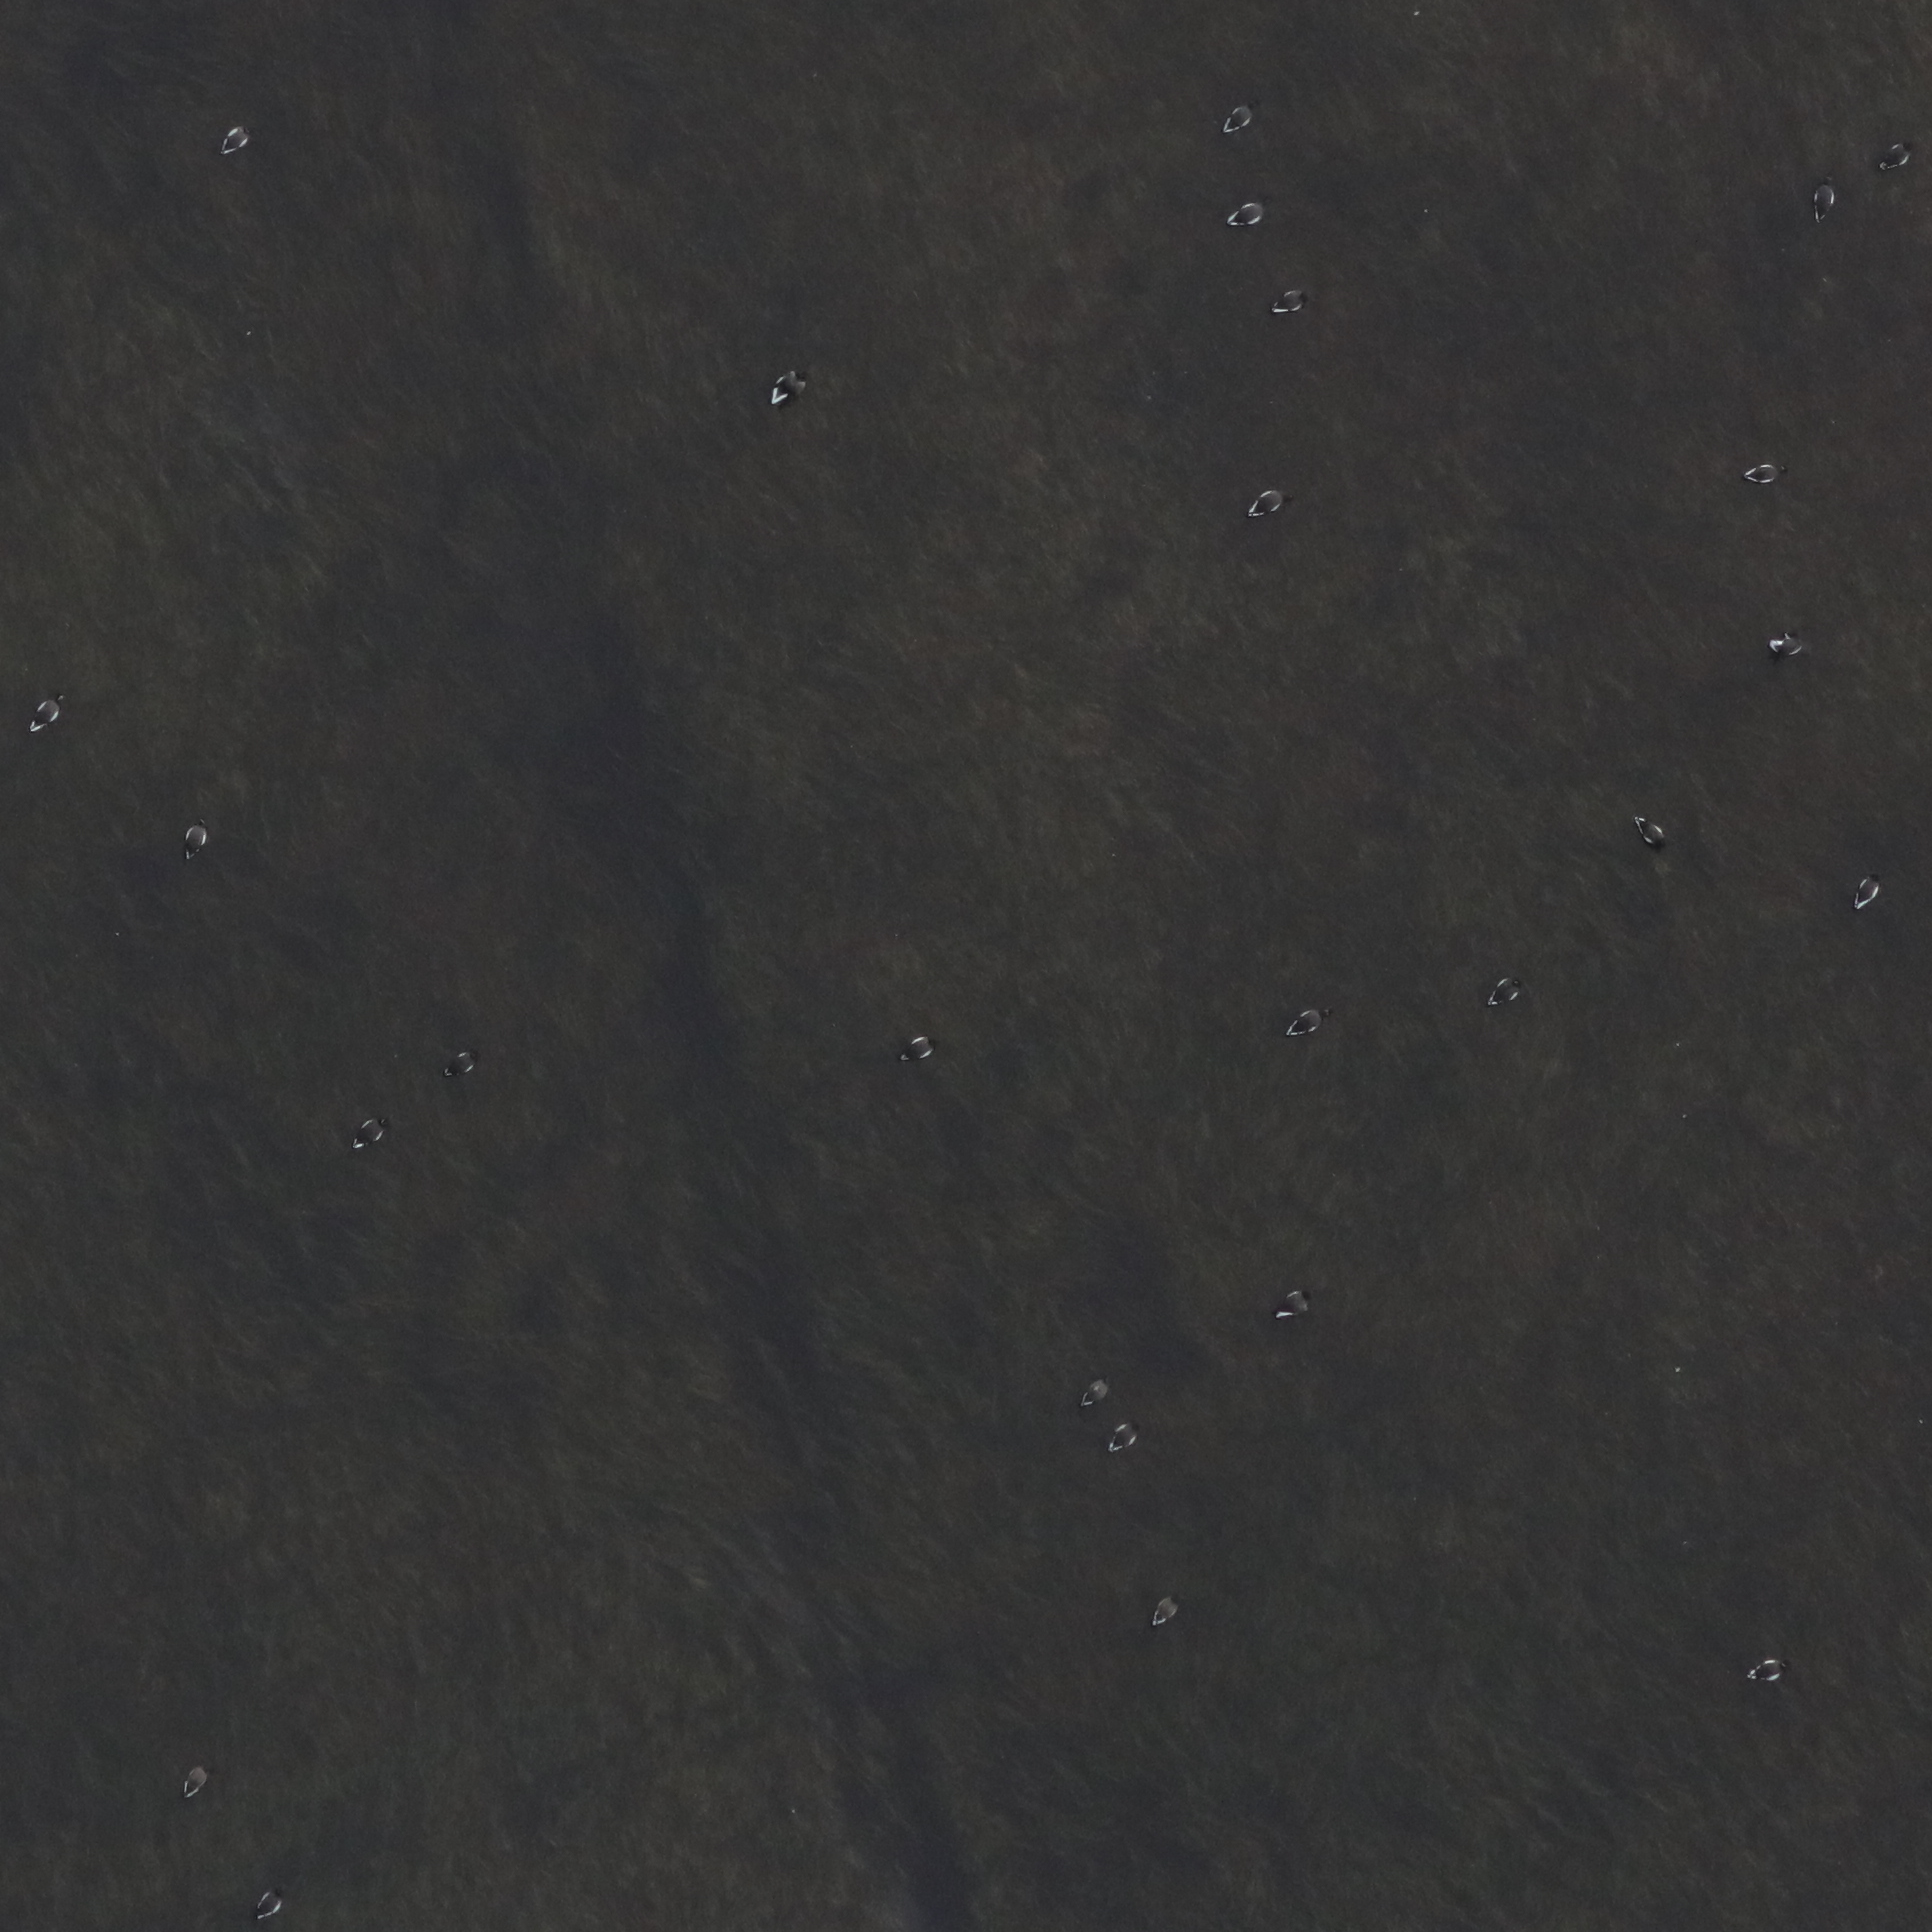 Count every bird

26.